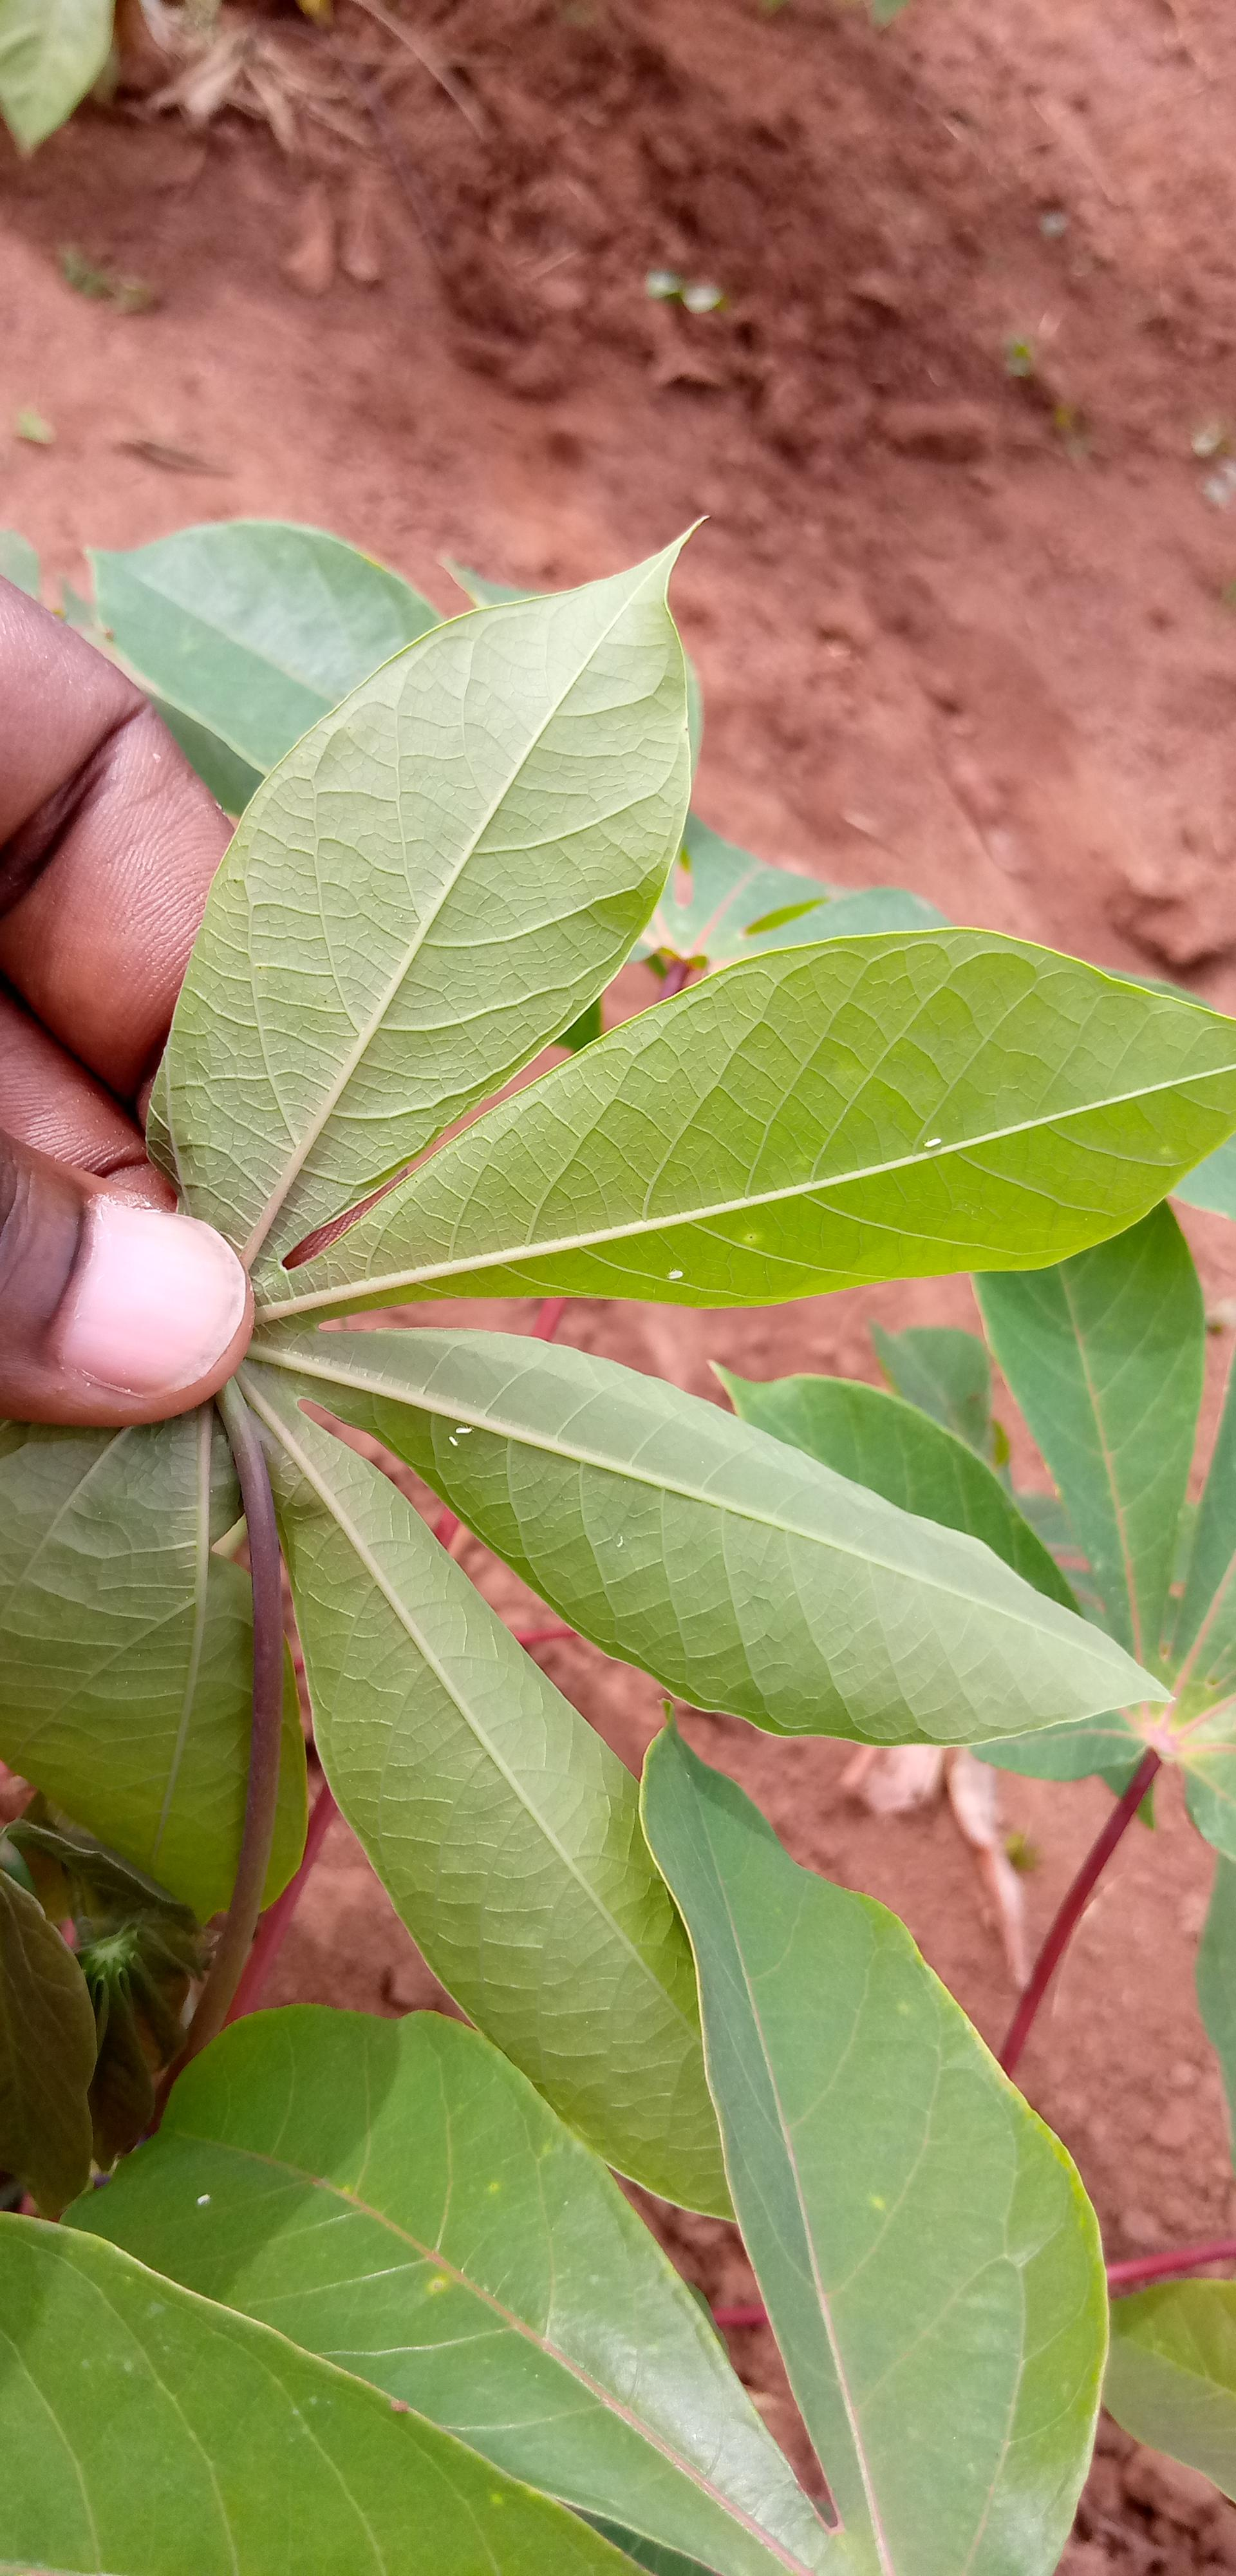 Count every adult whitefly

3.